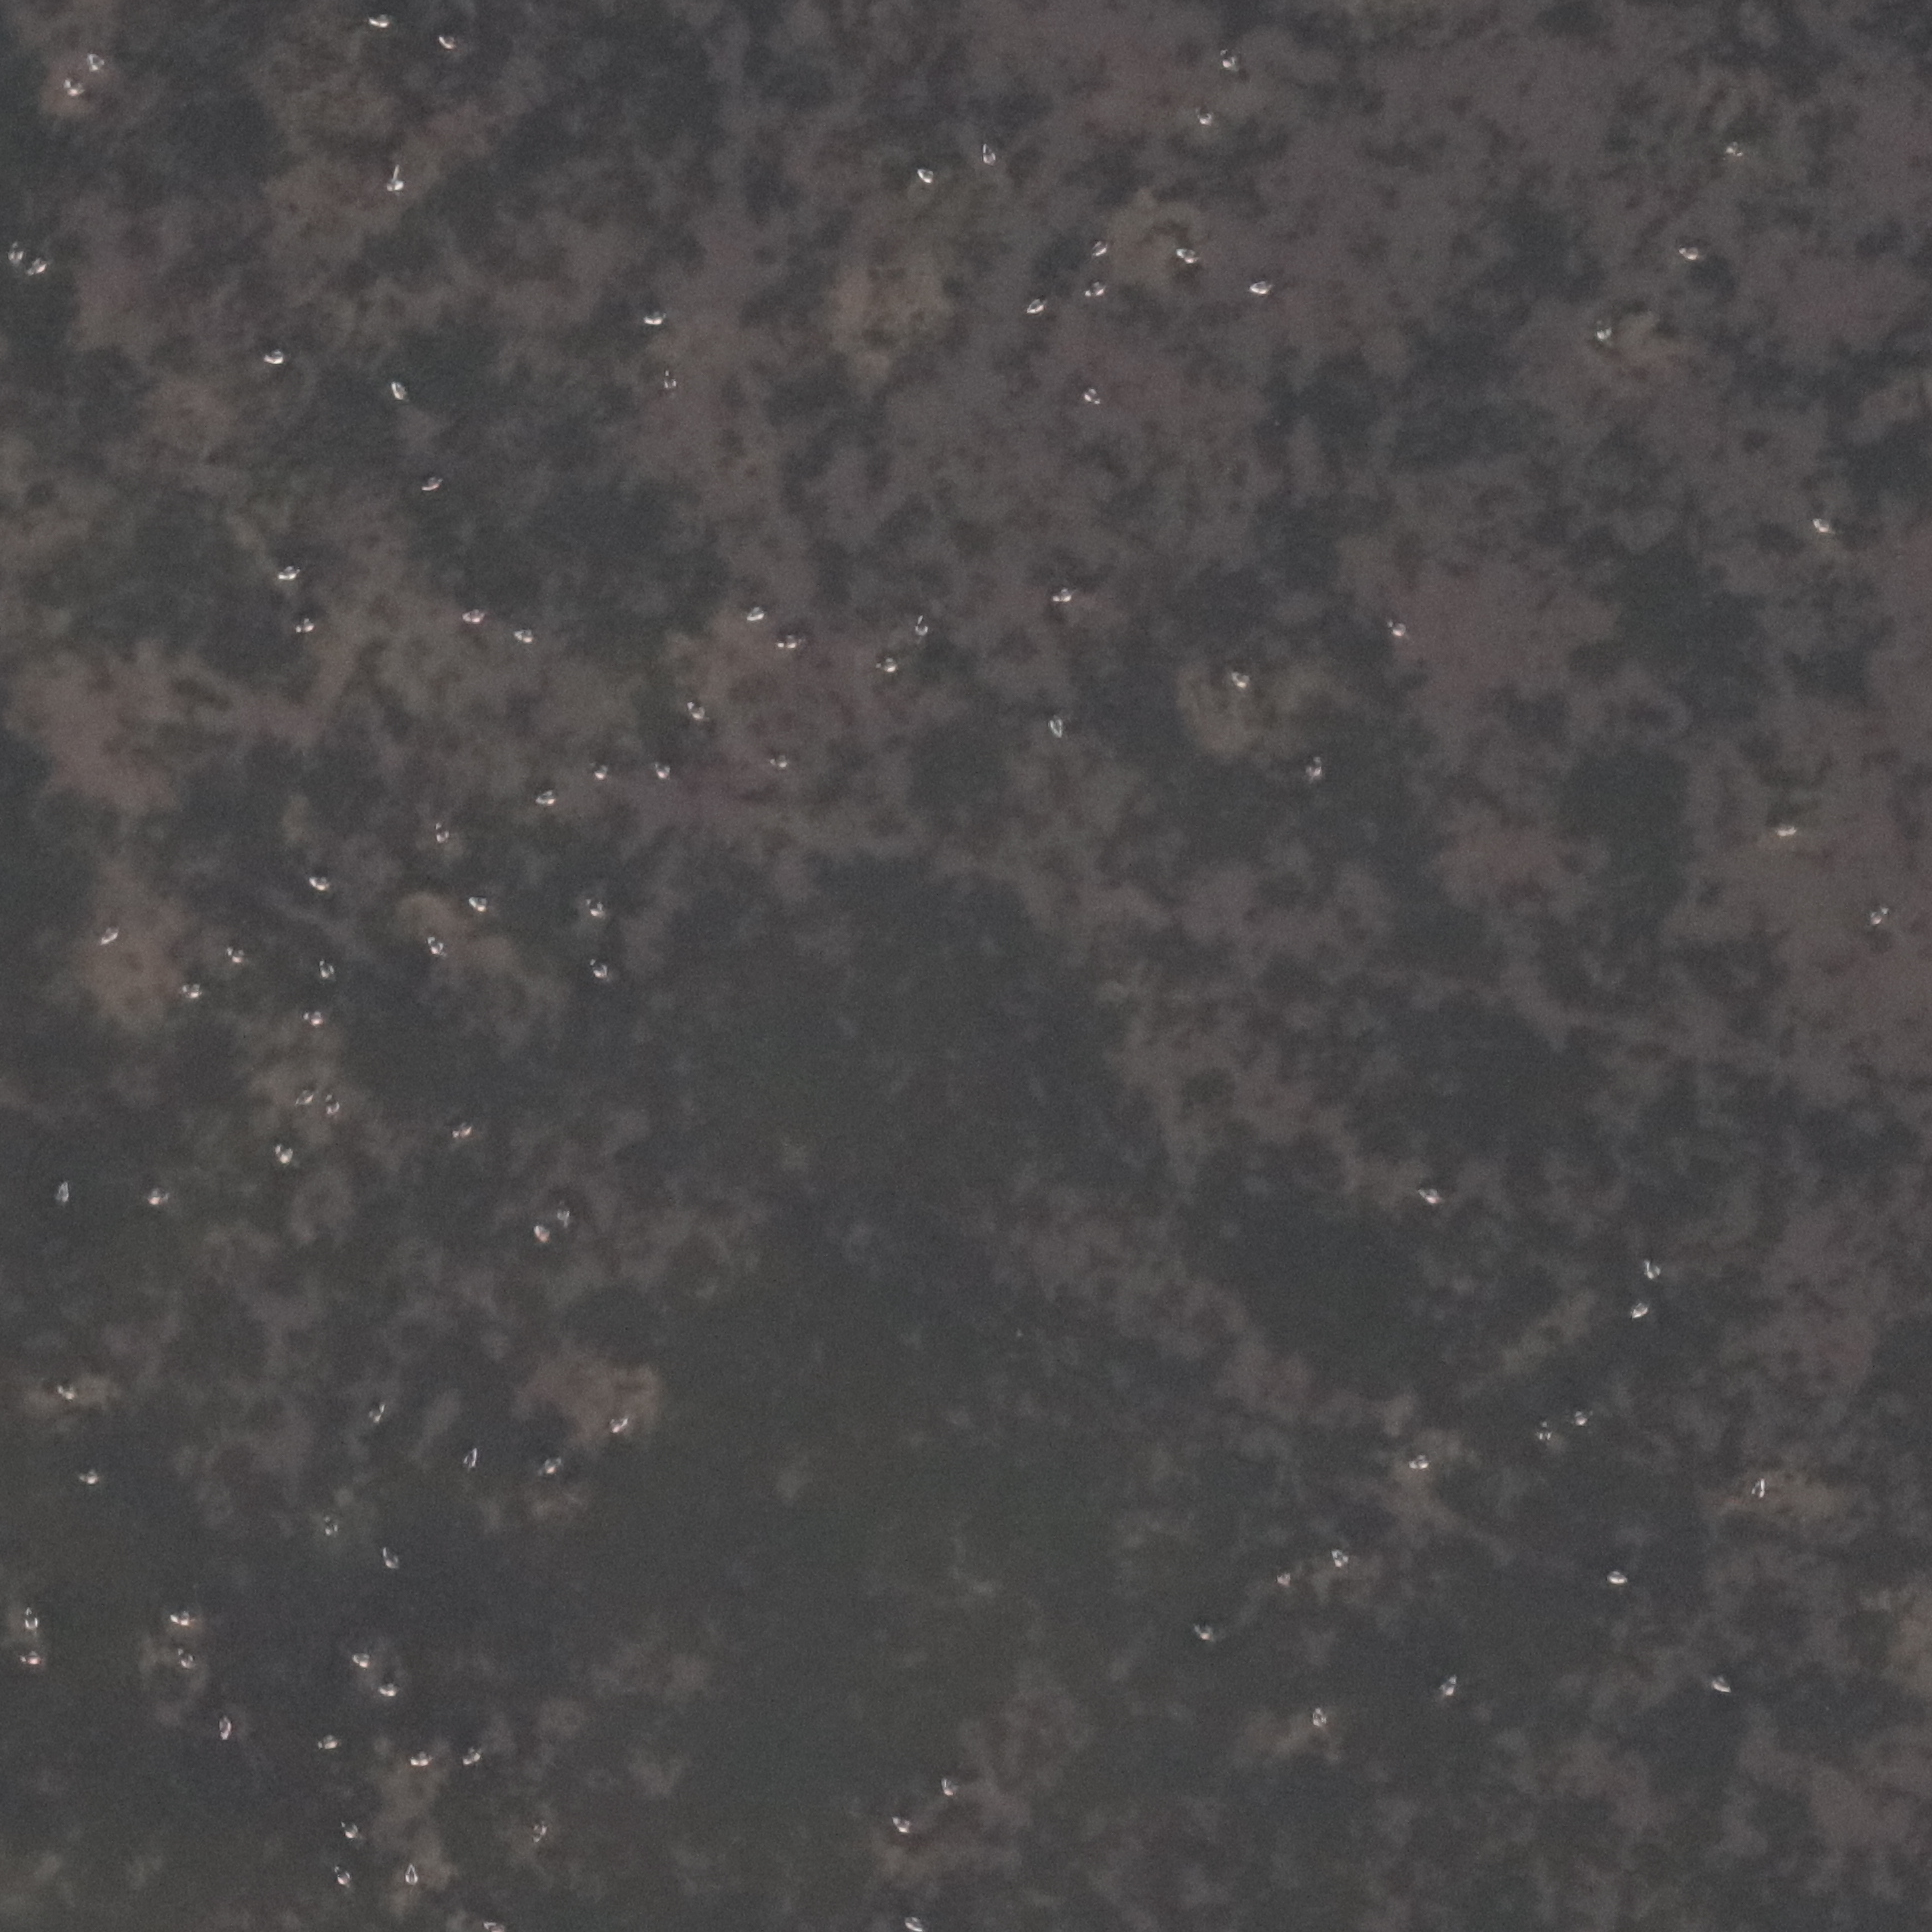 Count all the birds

105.